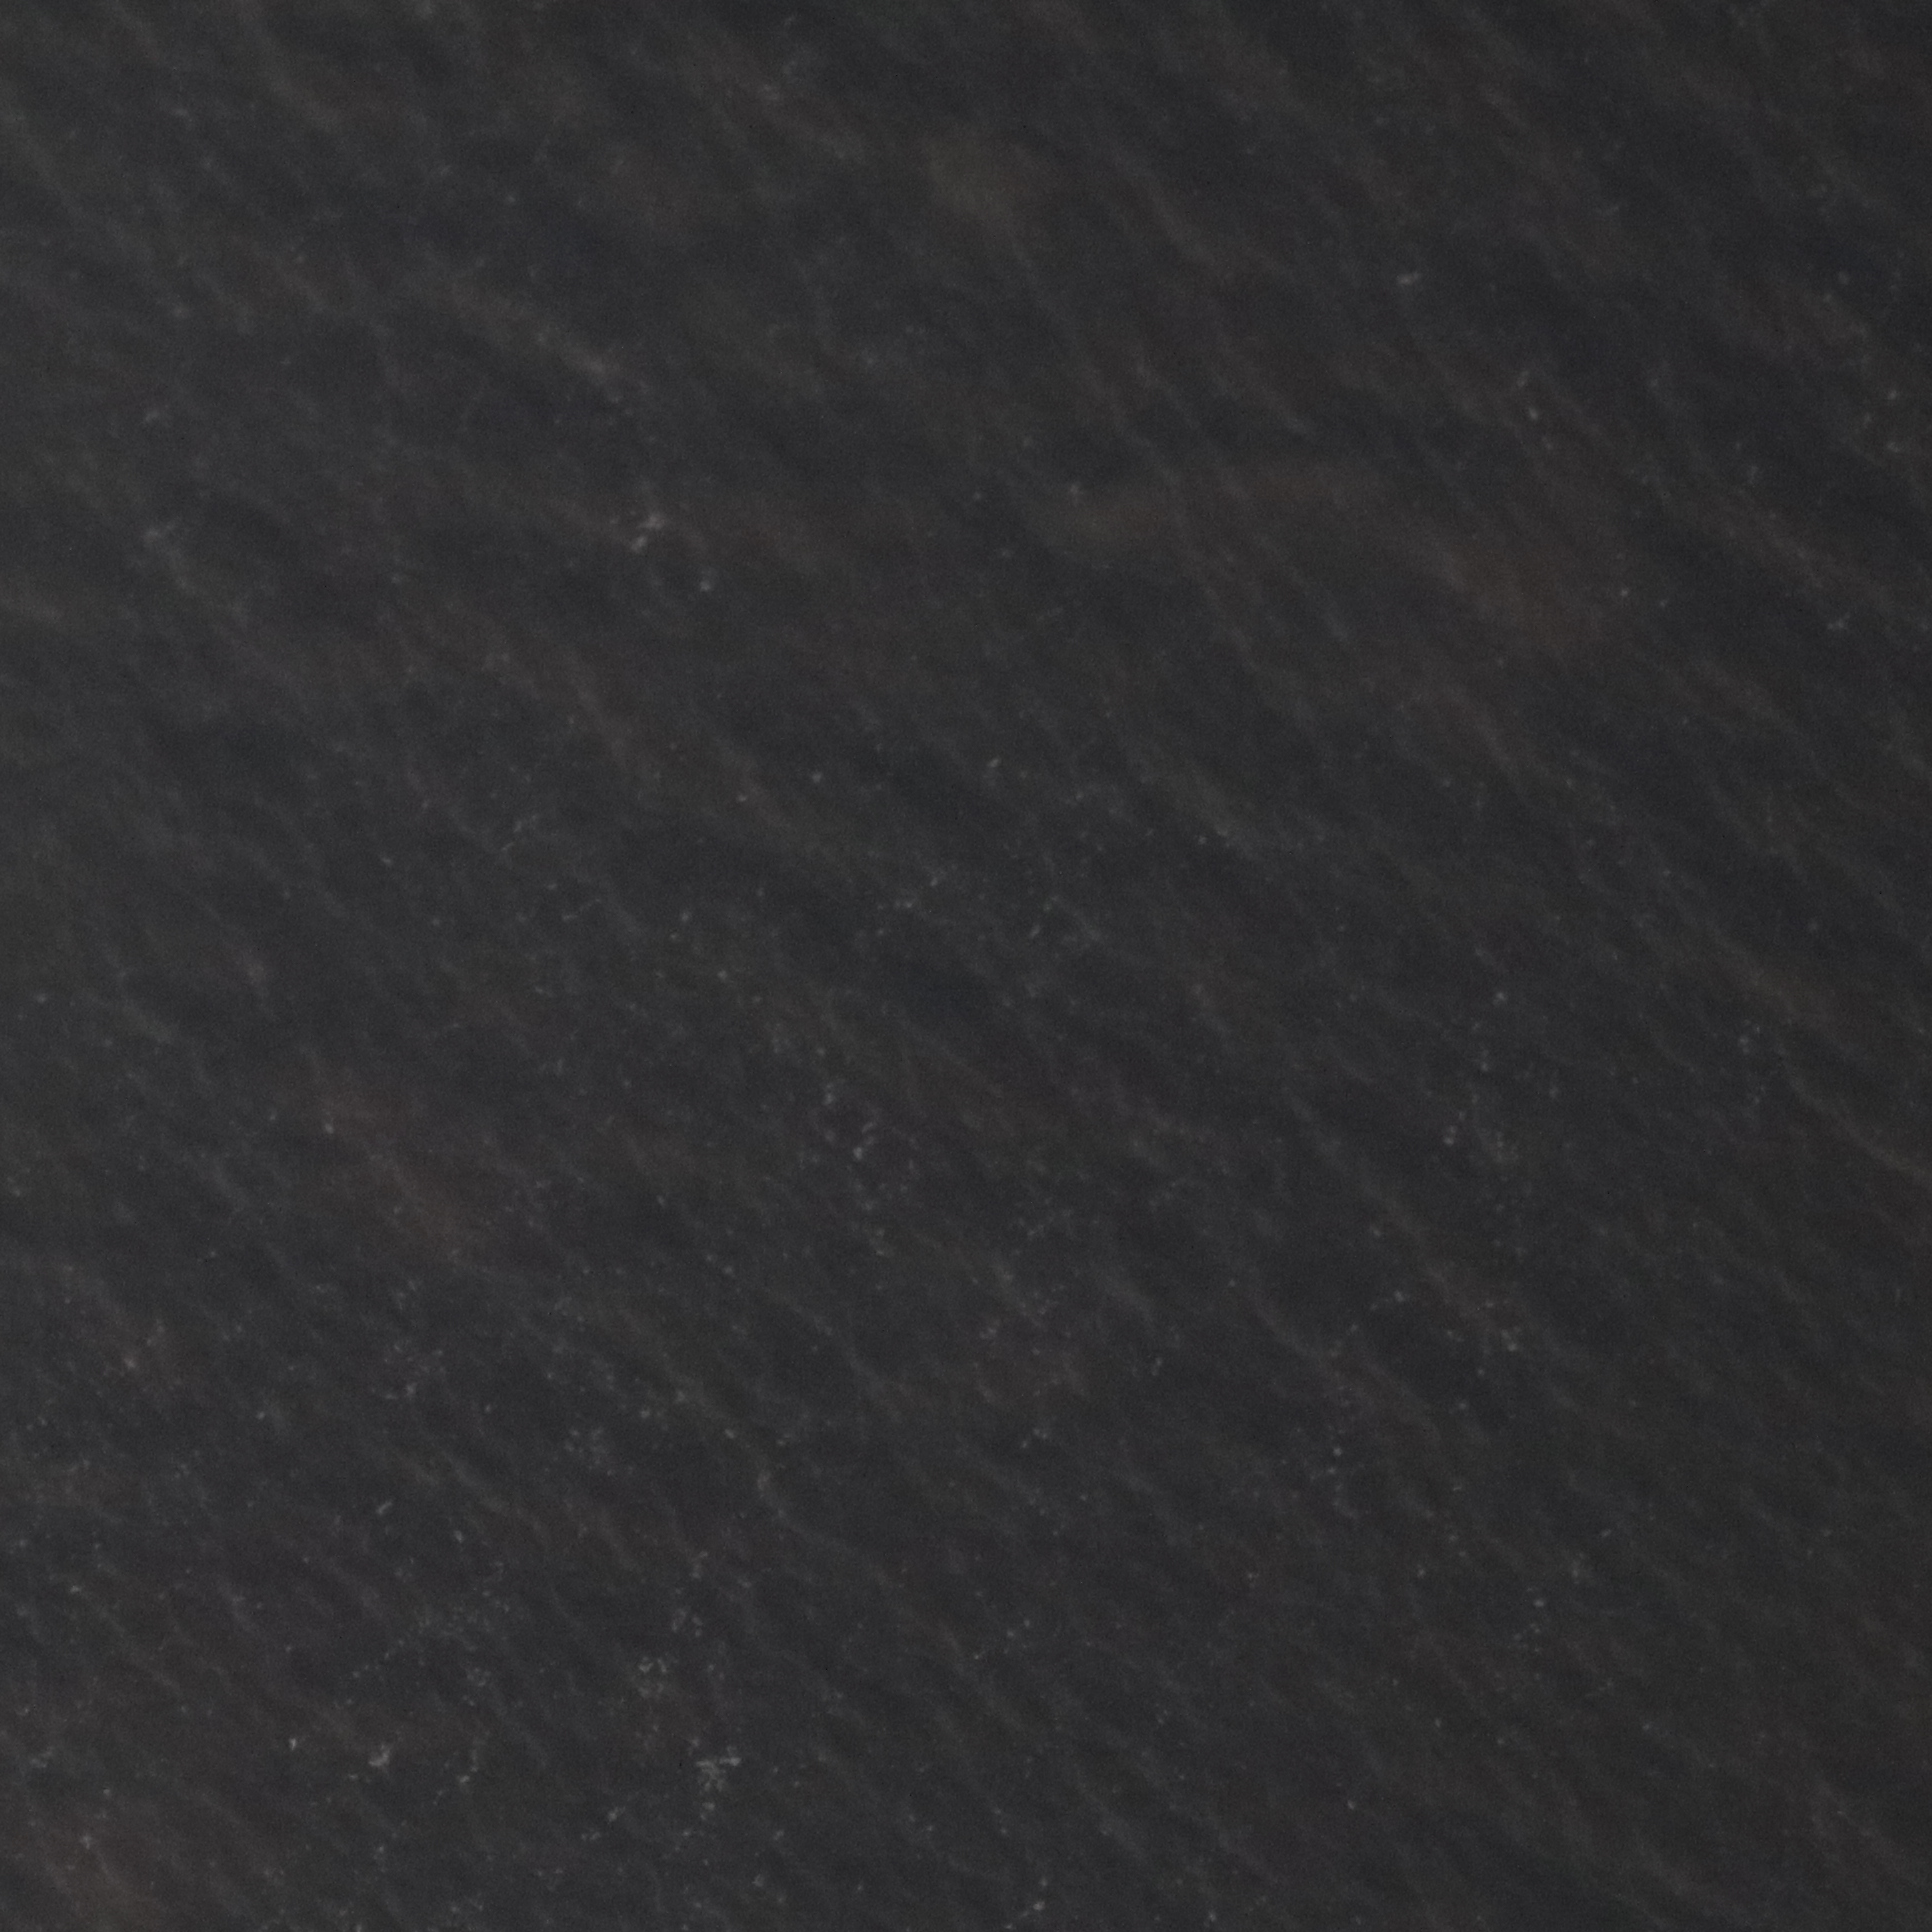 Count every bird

0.